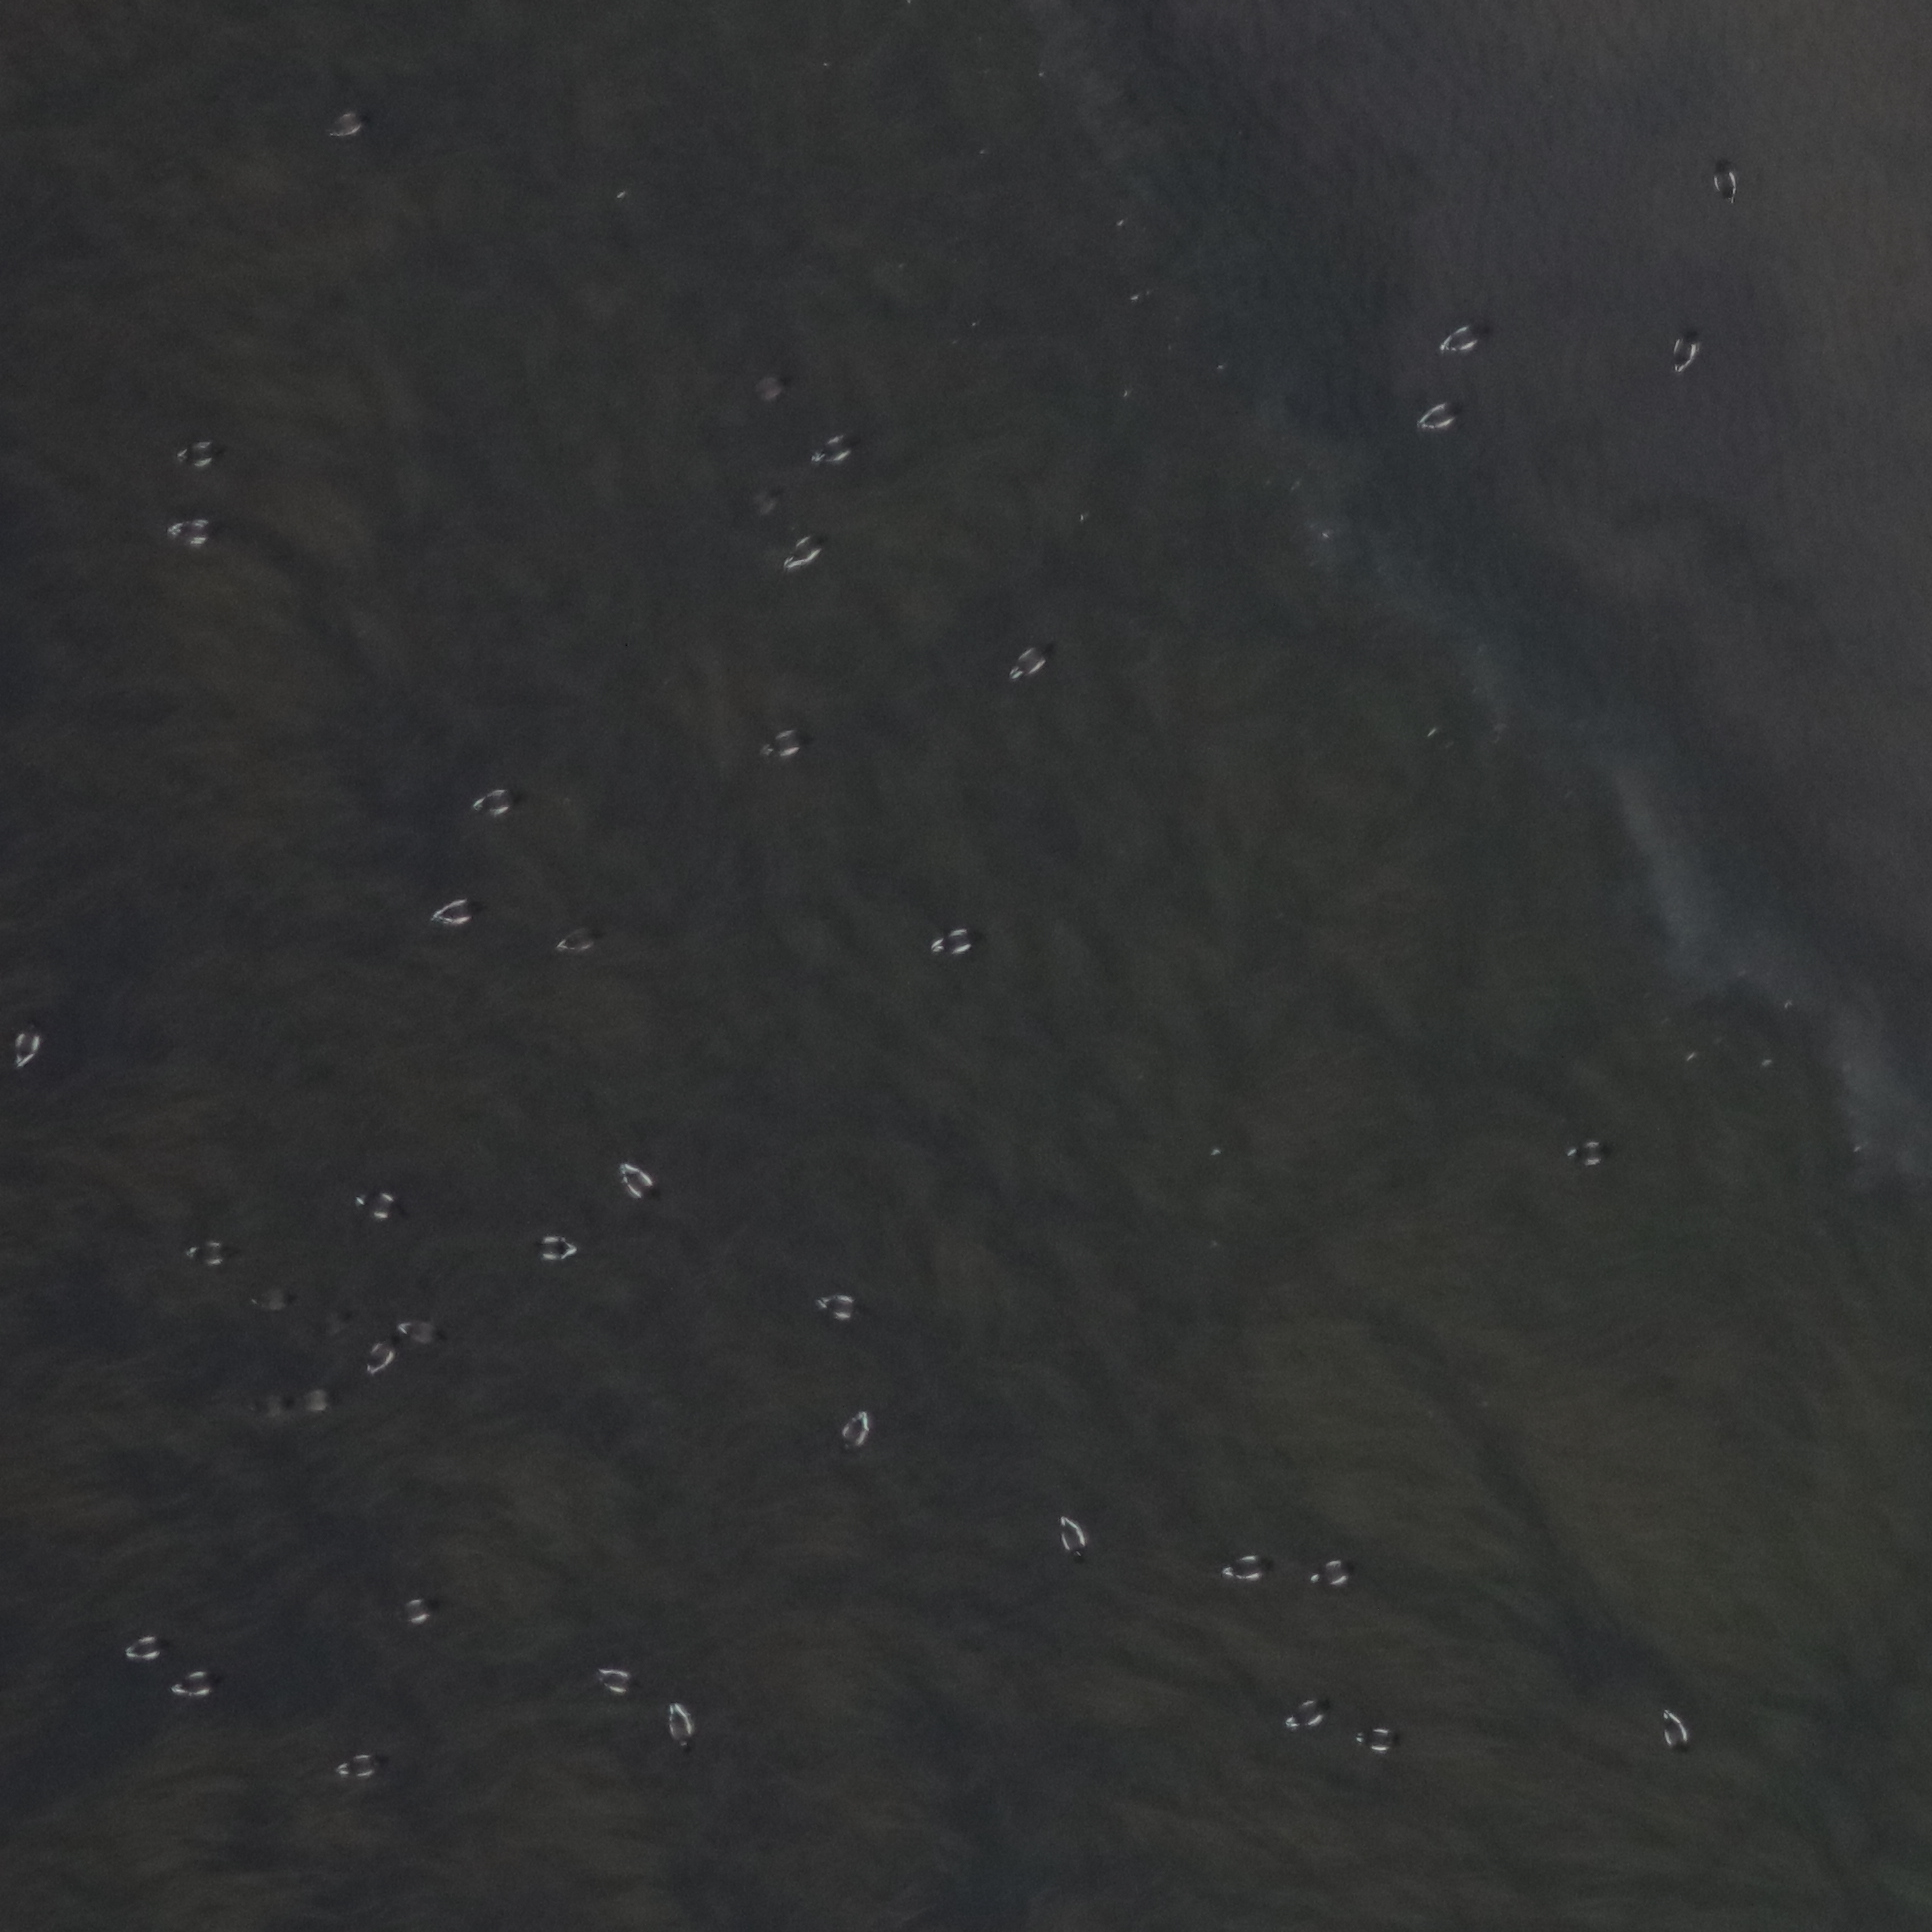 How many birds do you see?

43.